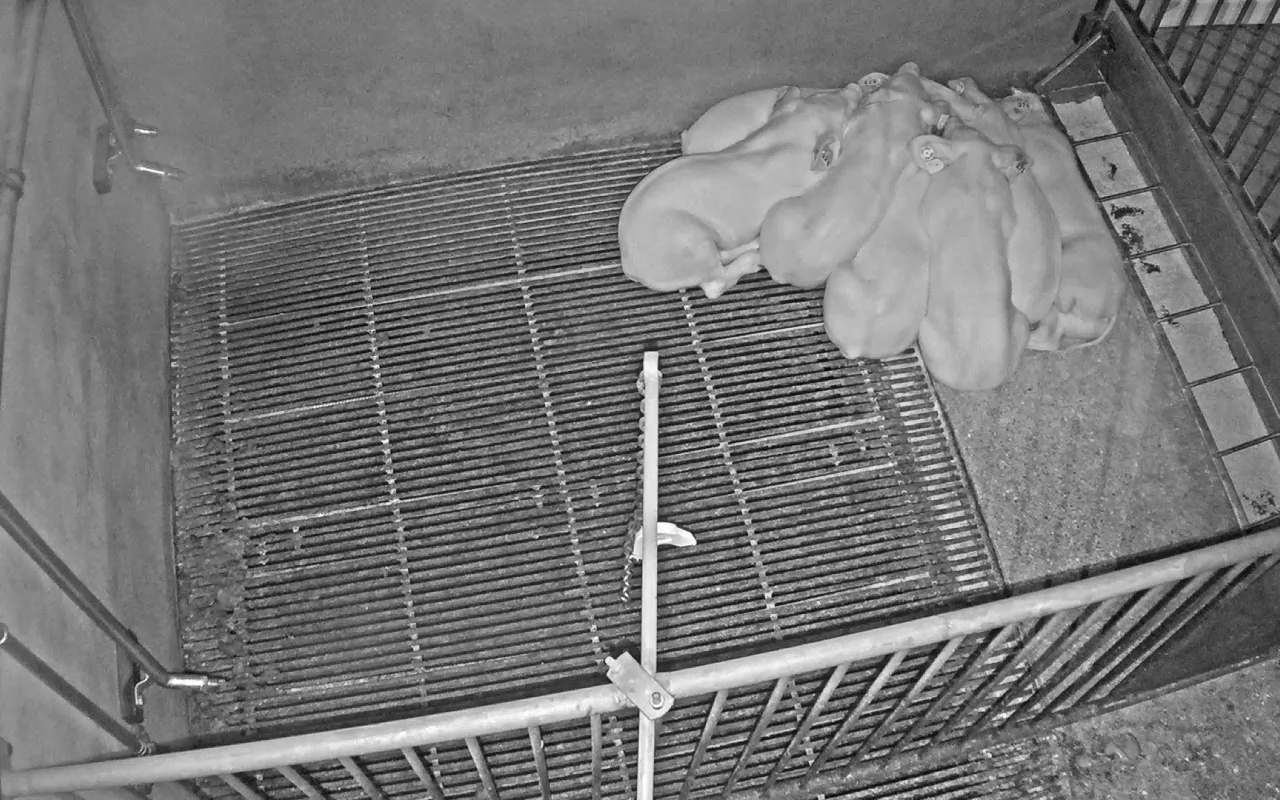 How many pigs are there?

7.